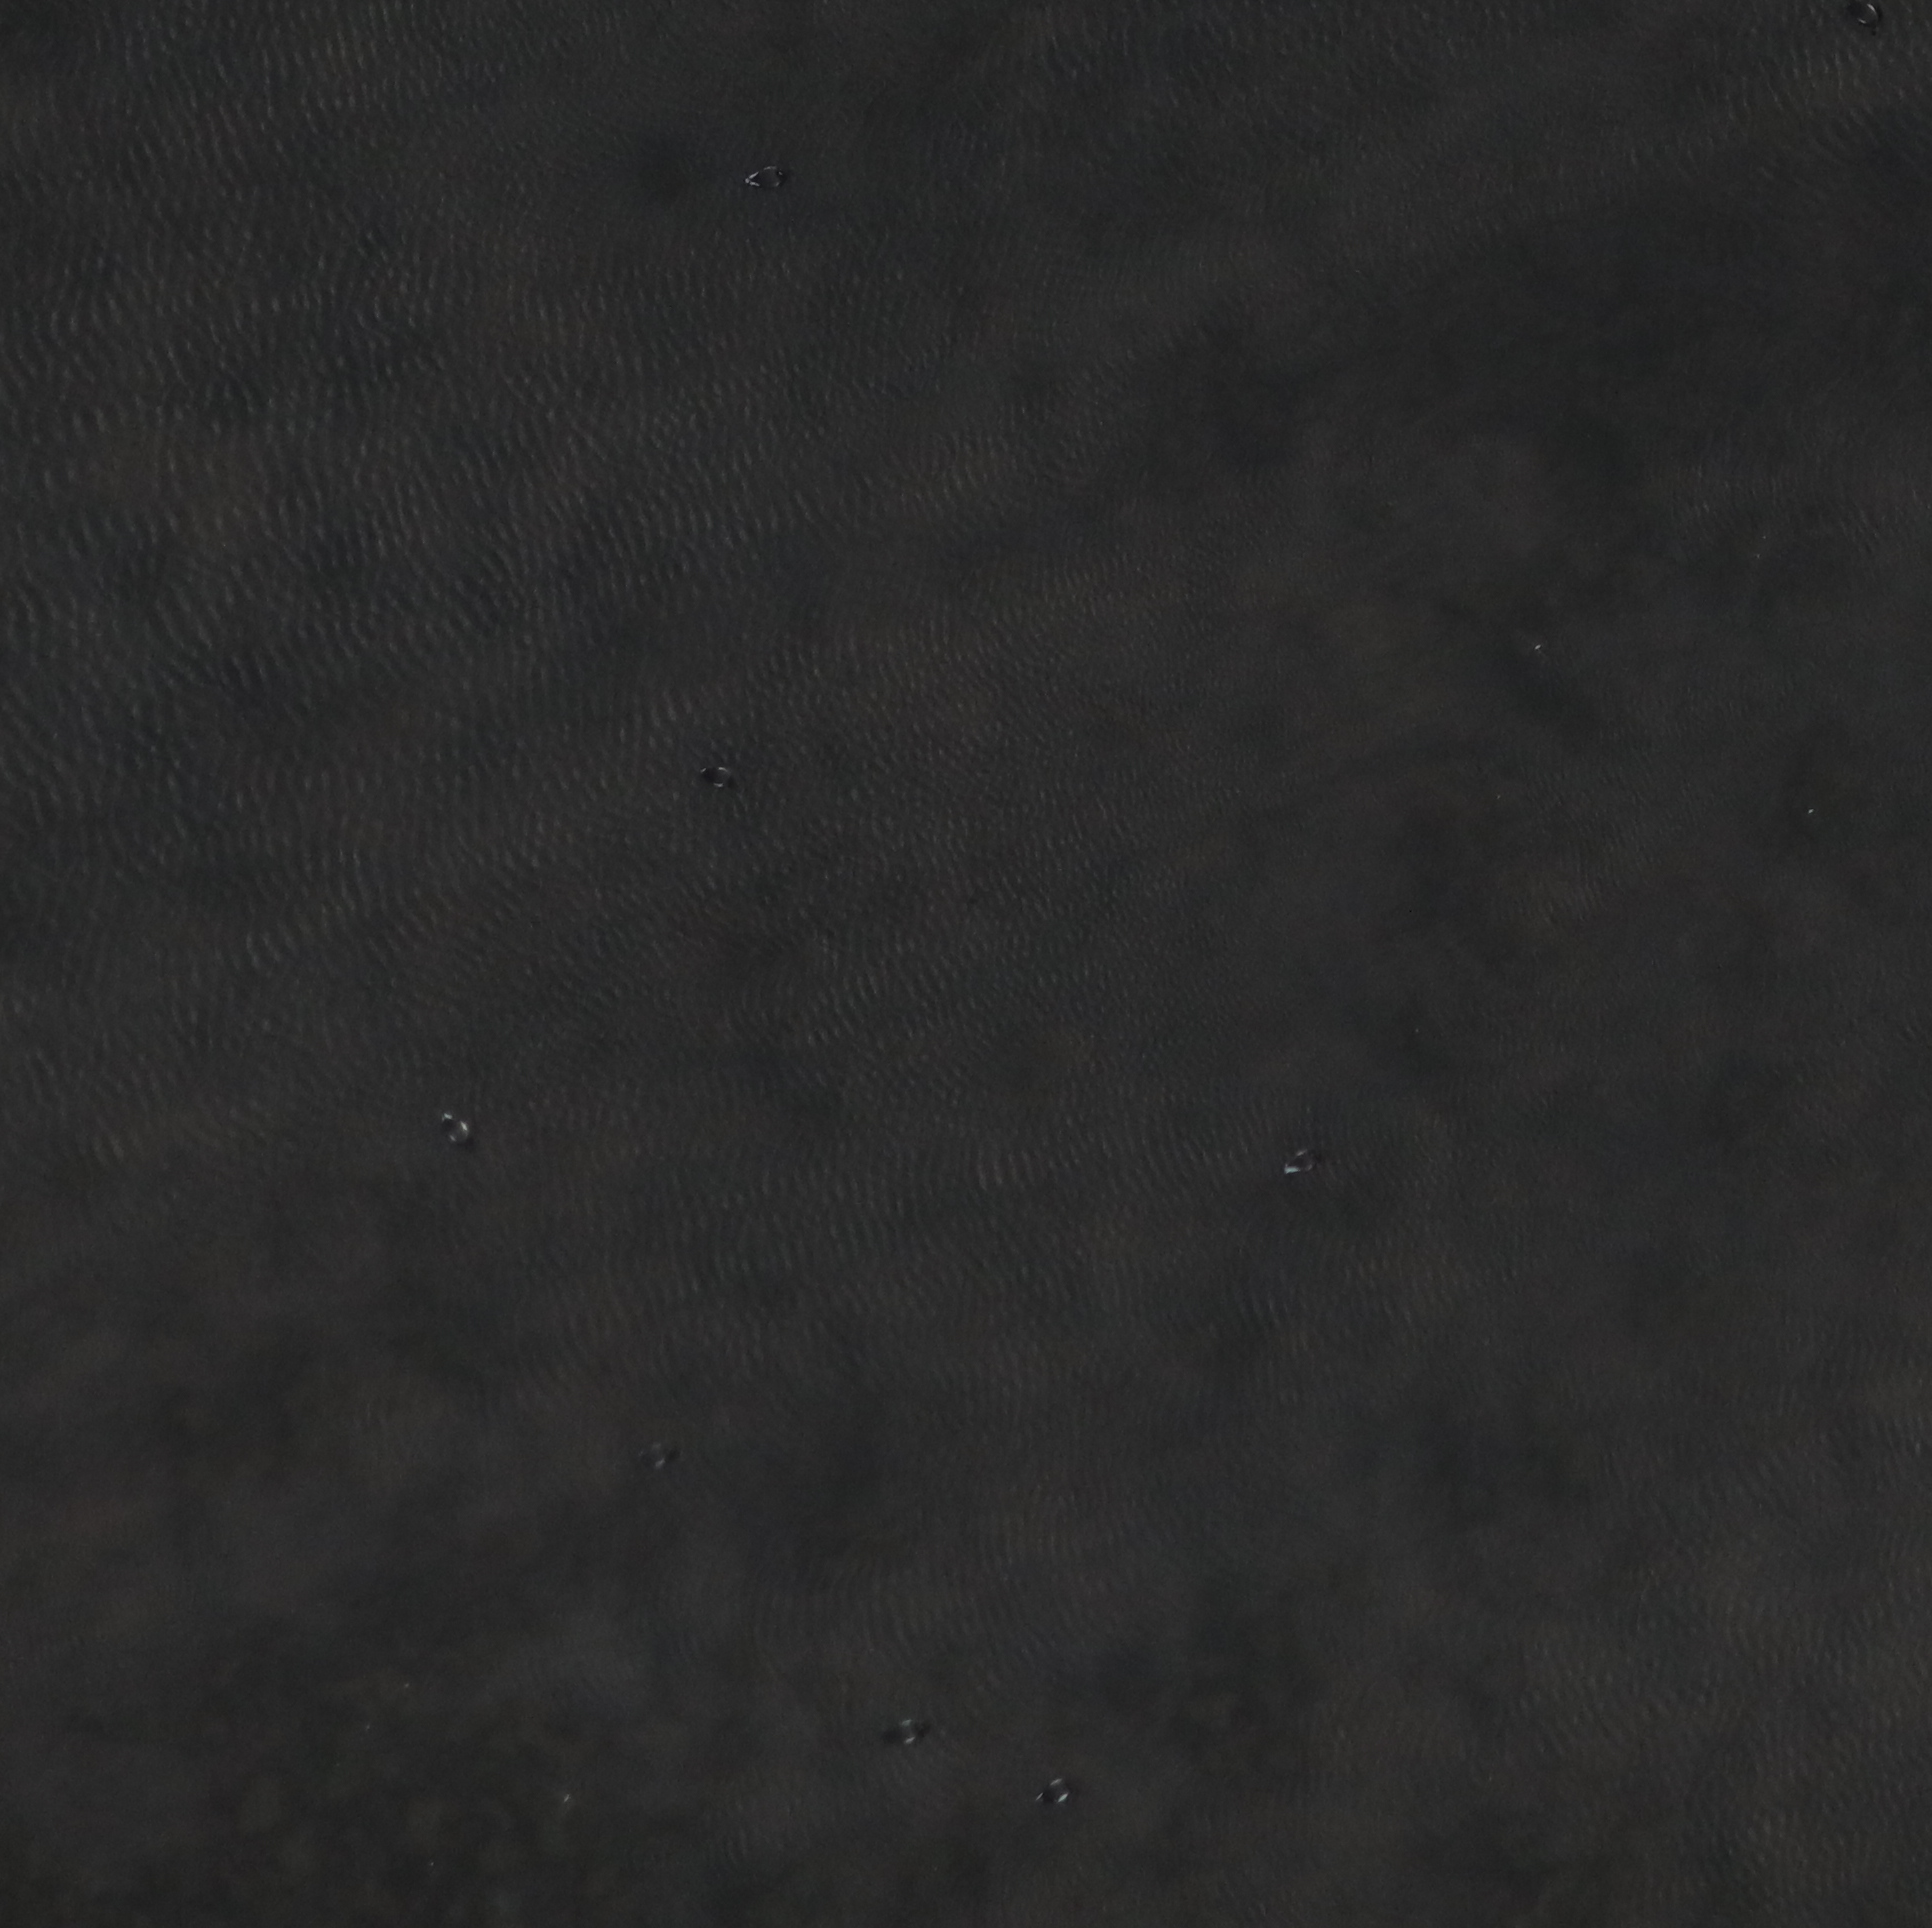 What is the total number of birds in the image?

8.